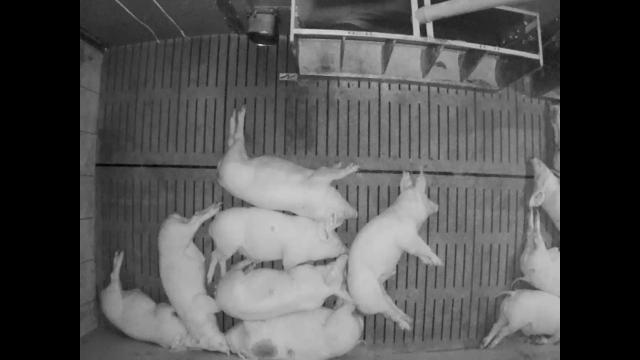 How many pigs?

10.